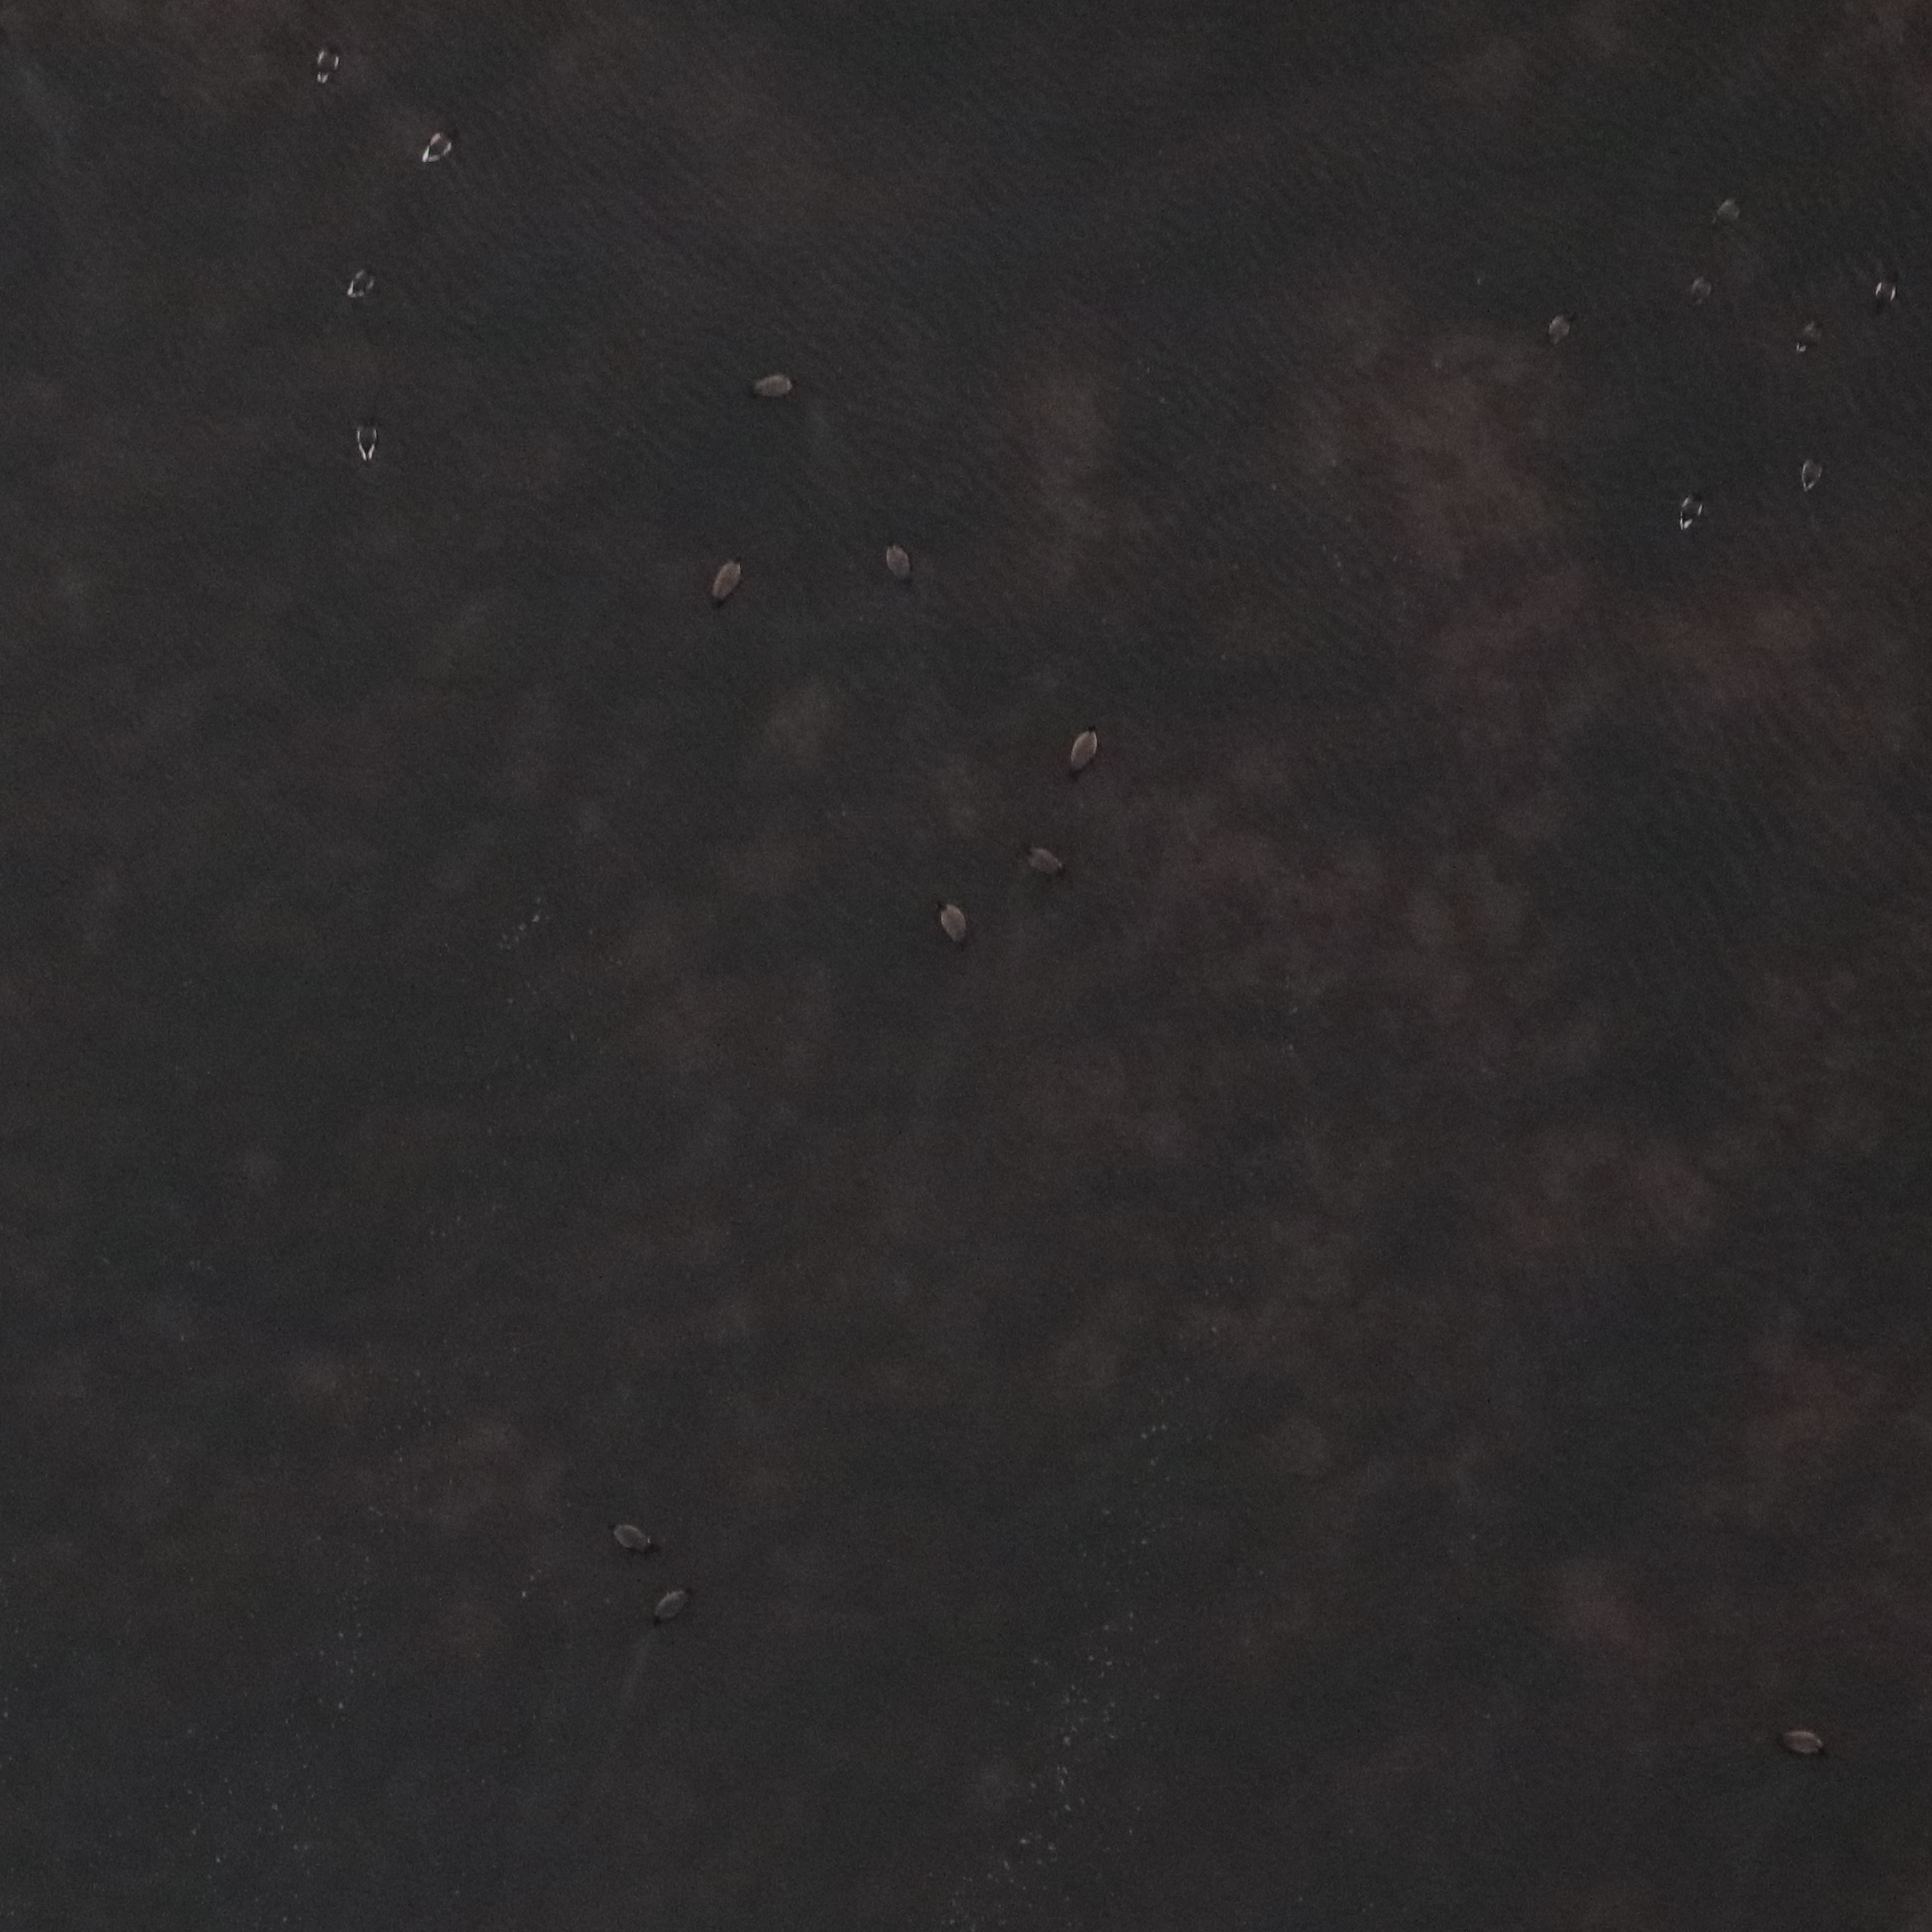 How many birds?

20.